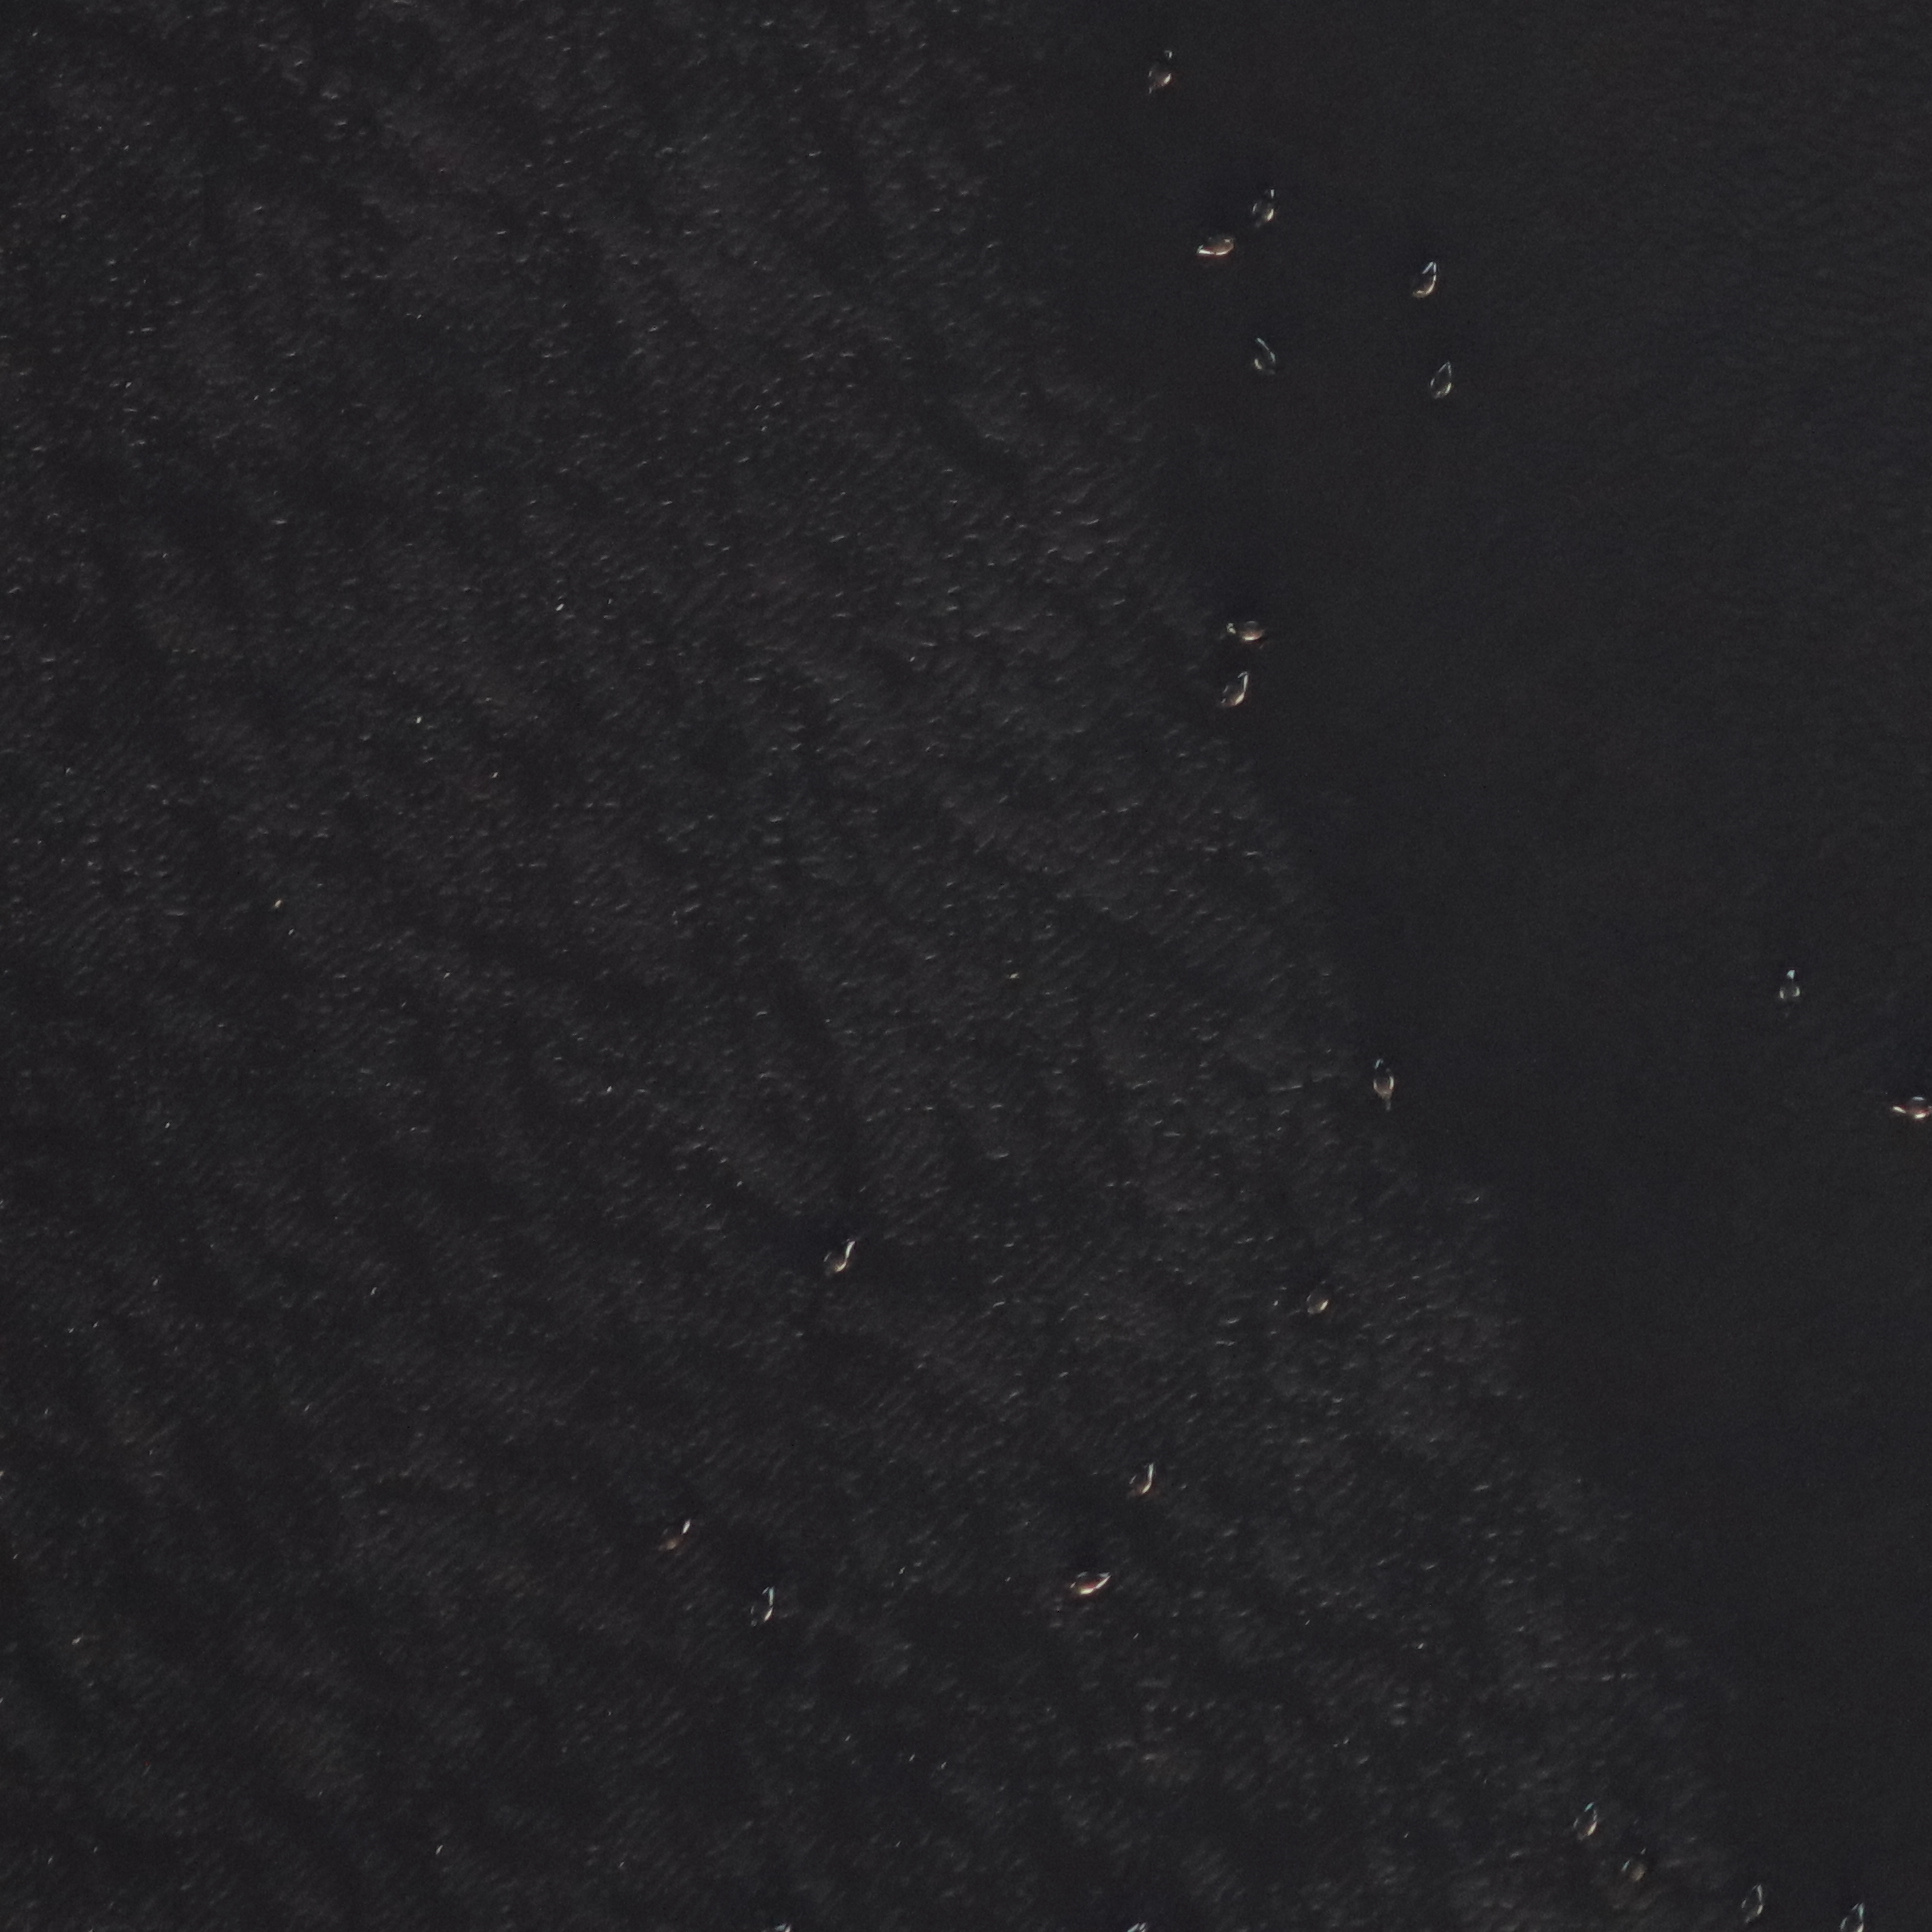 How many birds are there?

21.